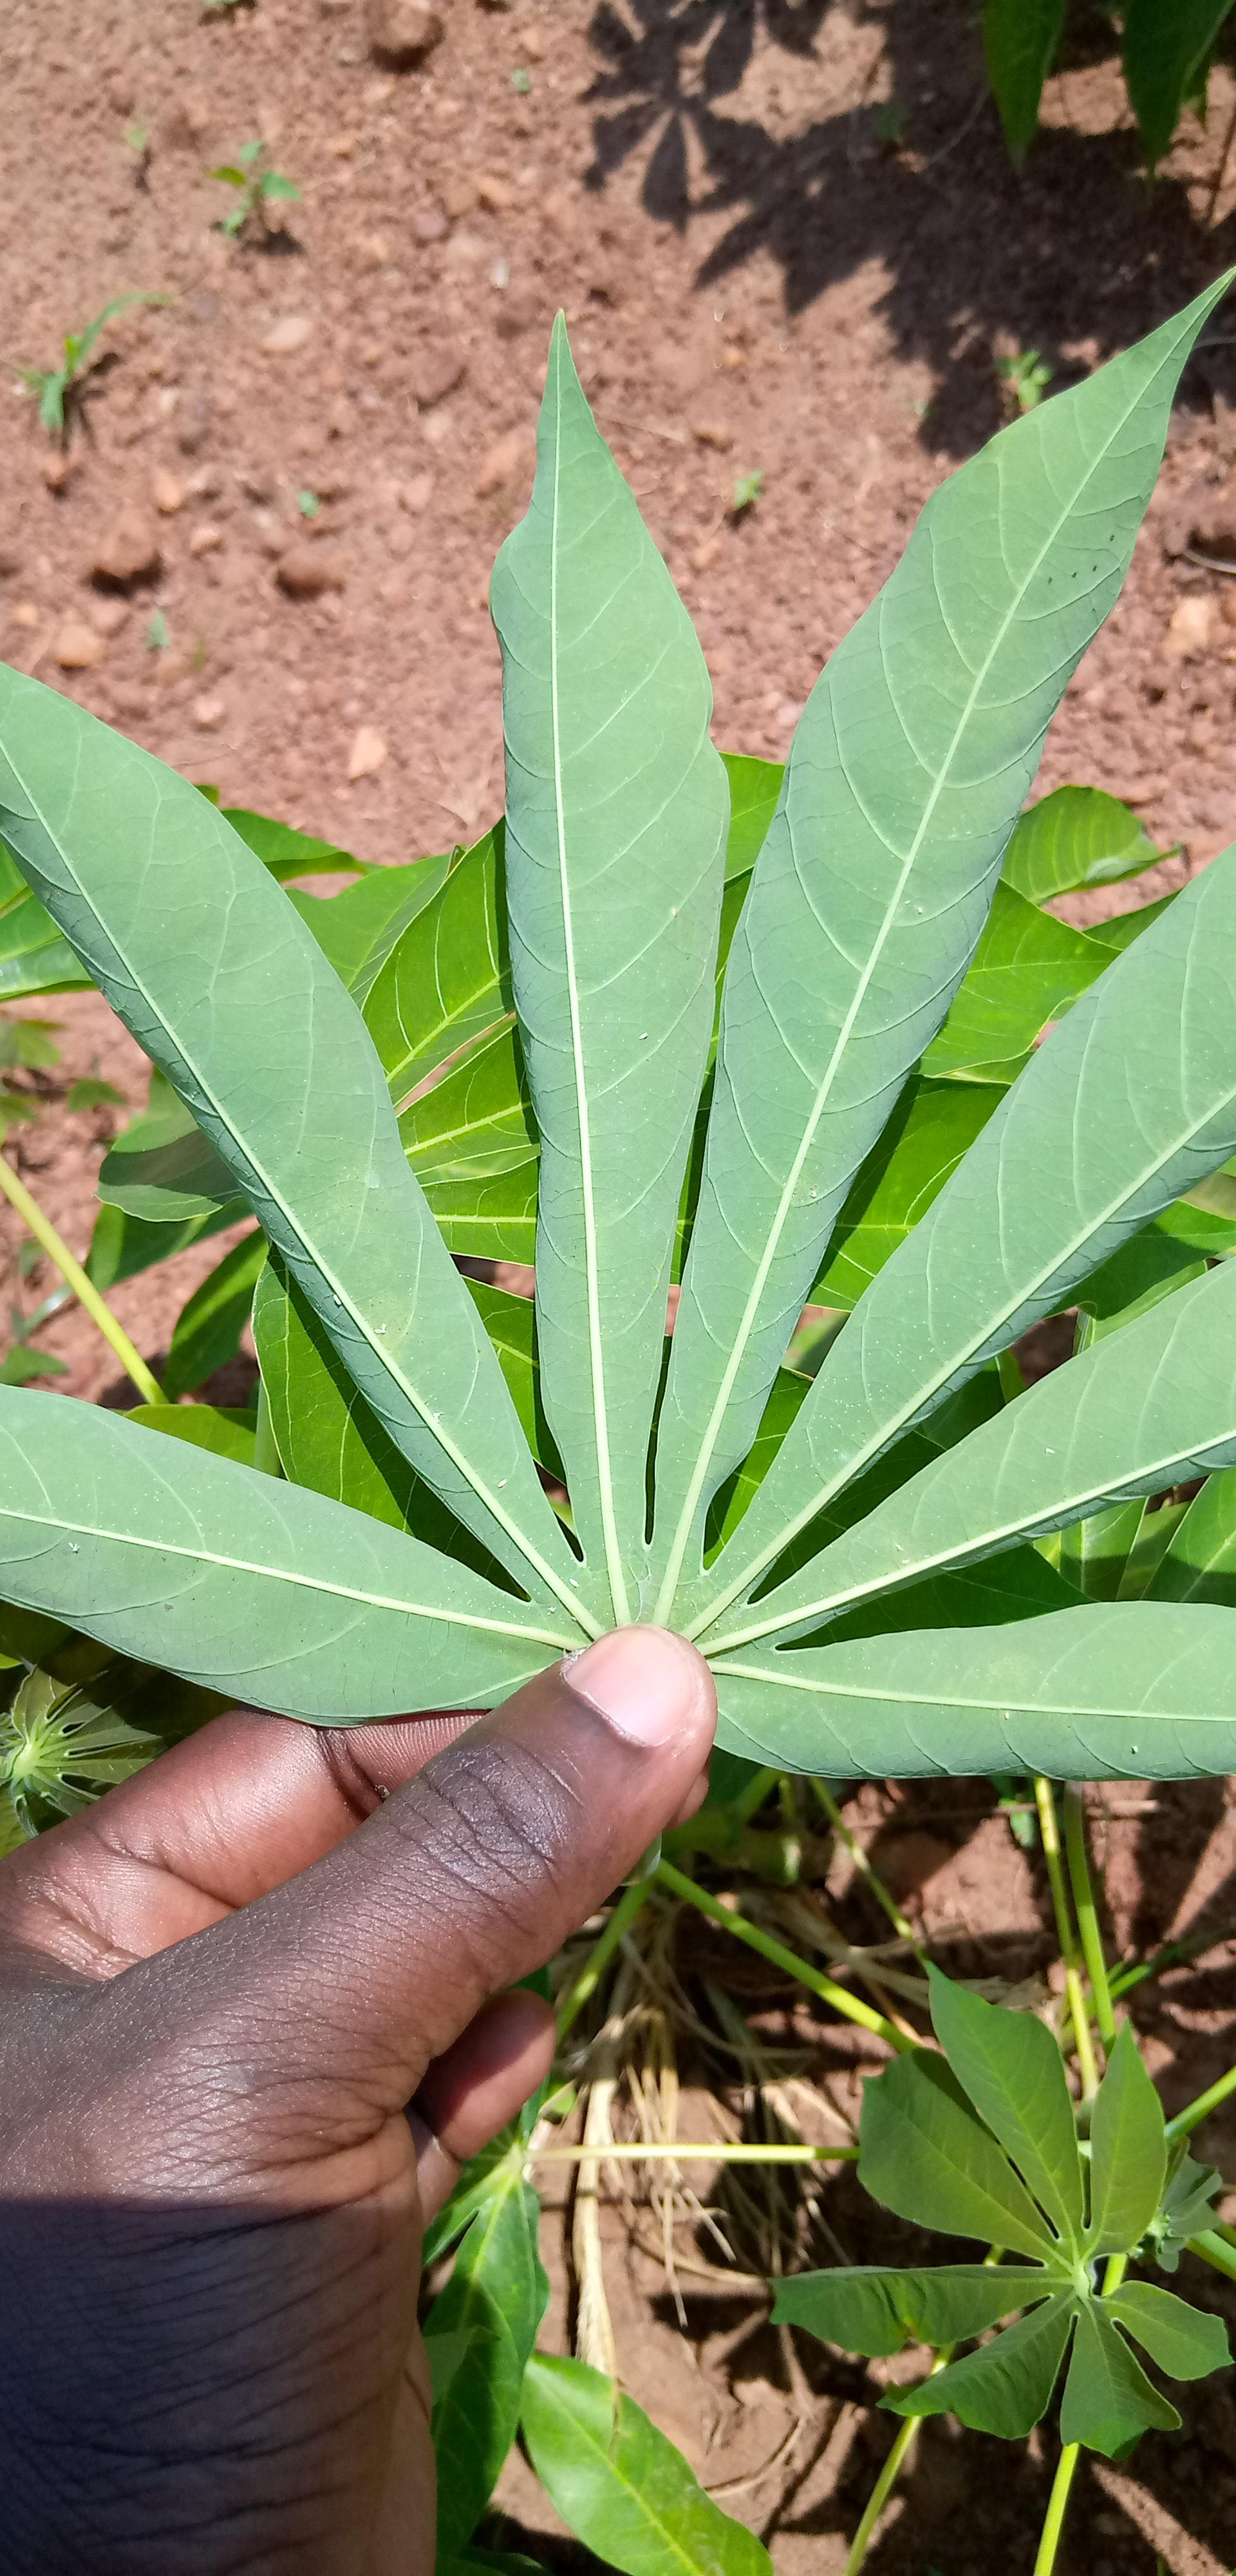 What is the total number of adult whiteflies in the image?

10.